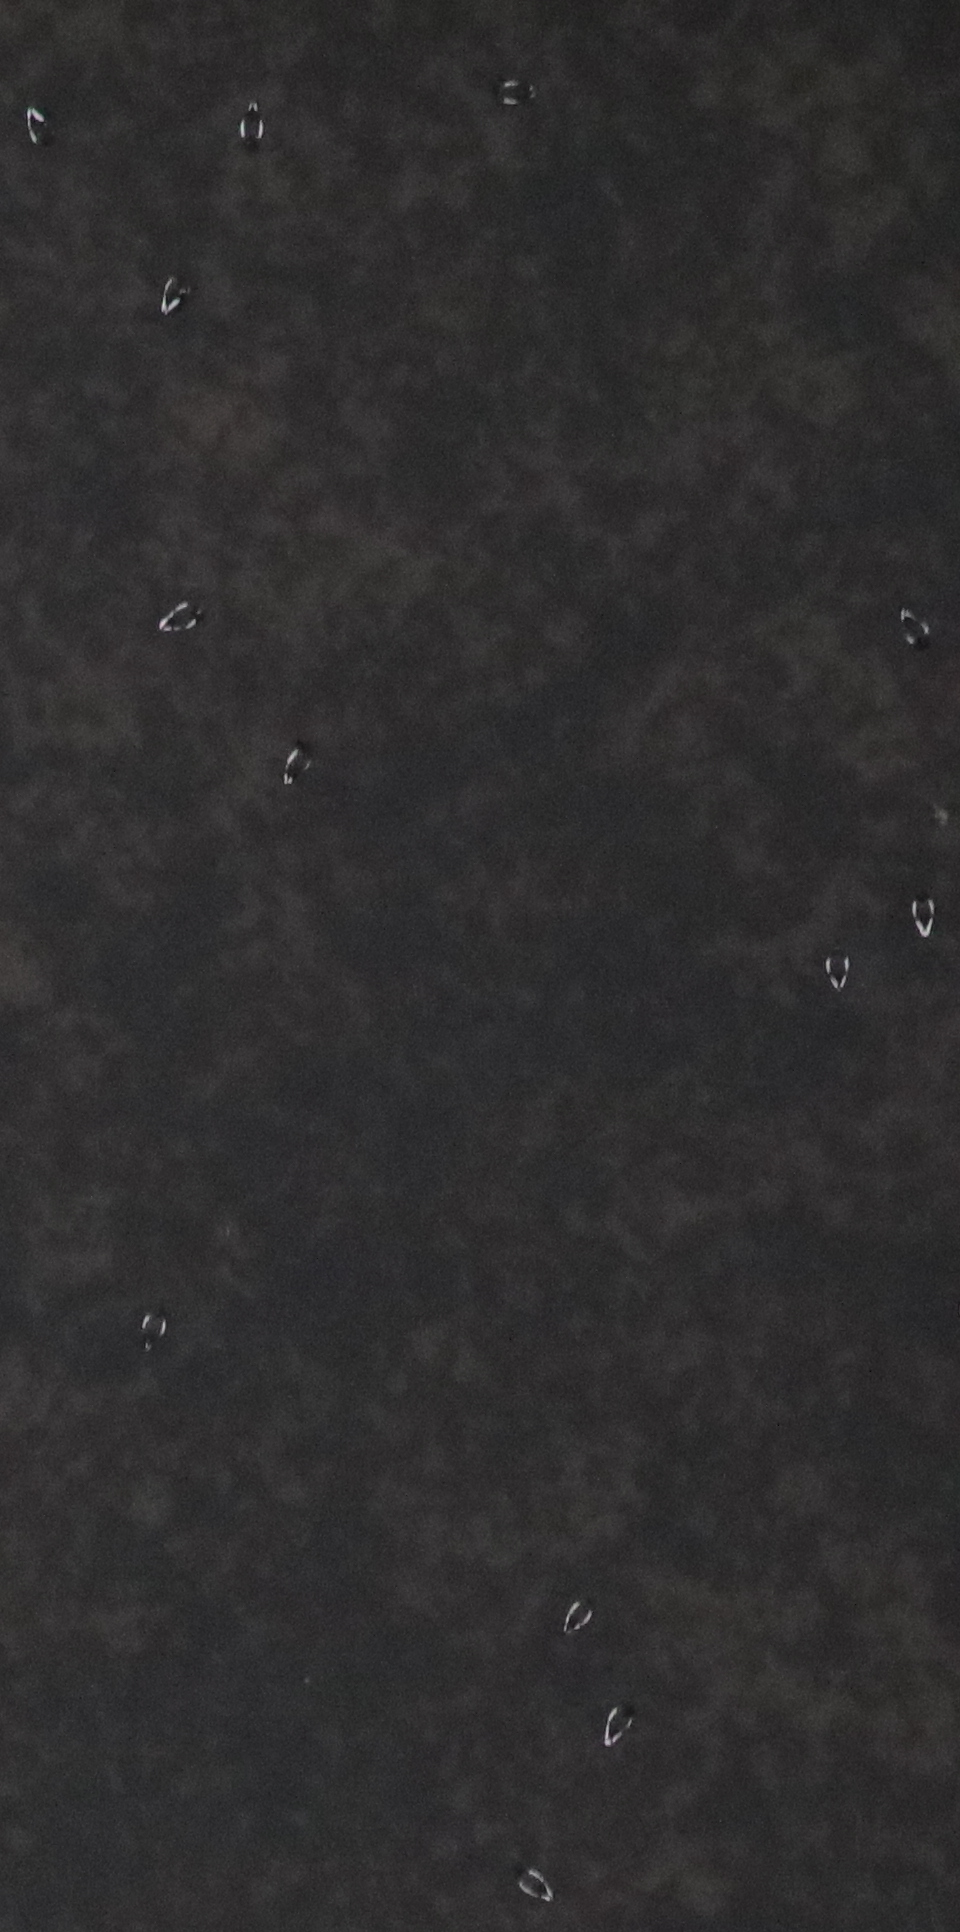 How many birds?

13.